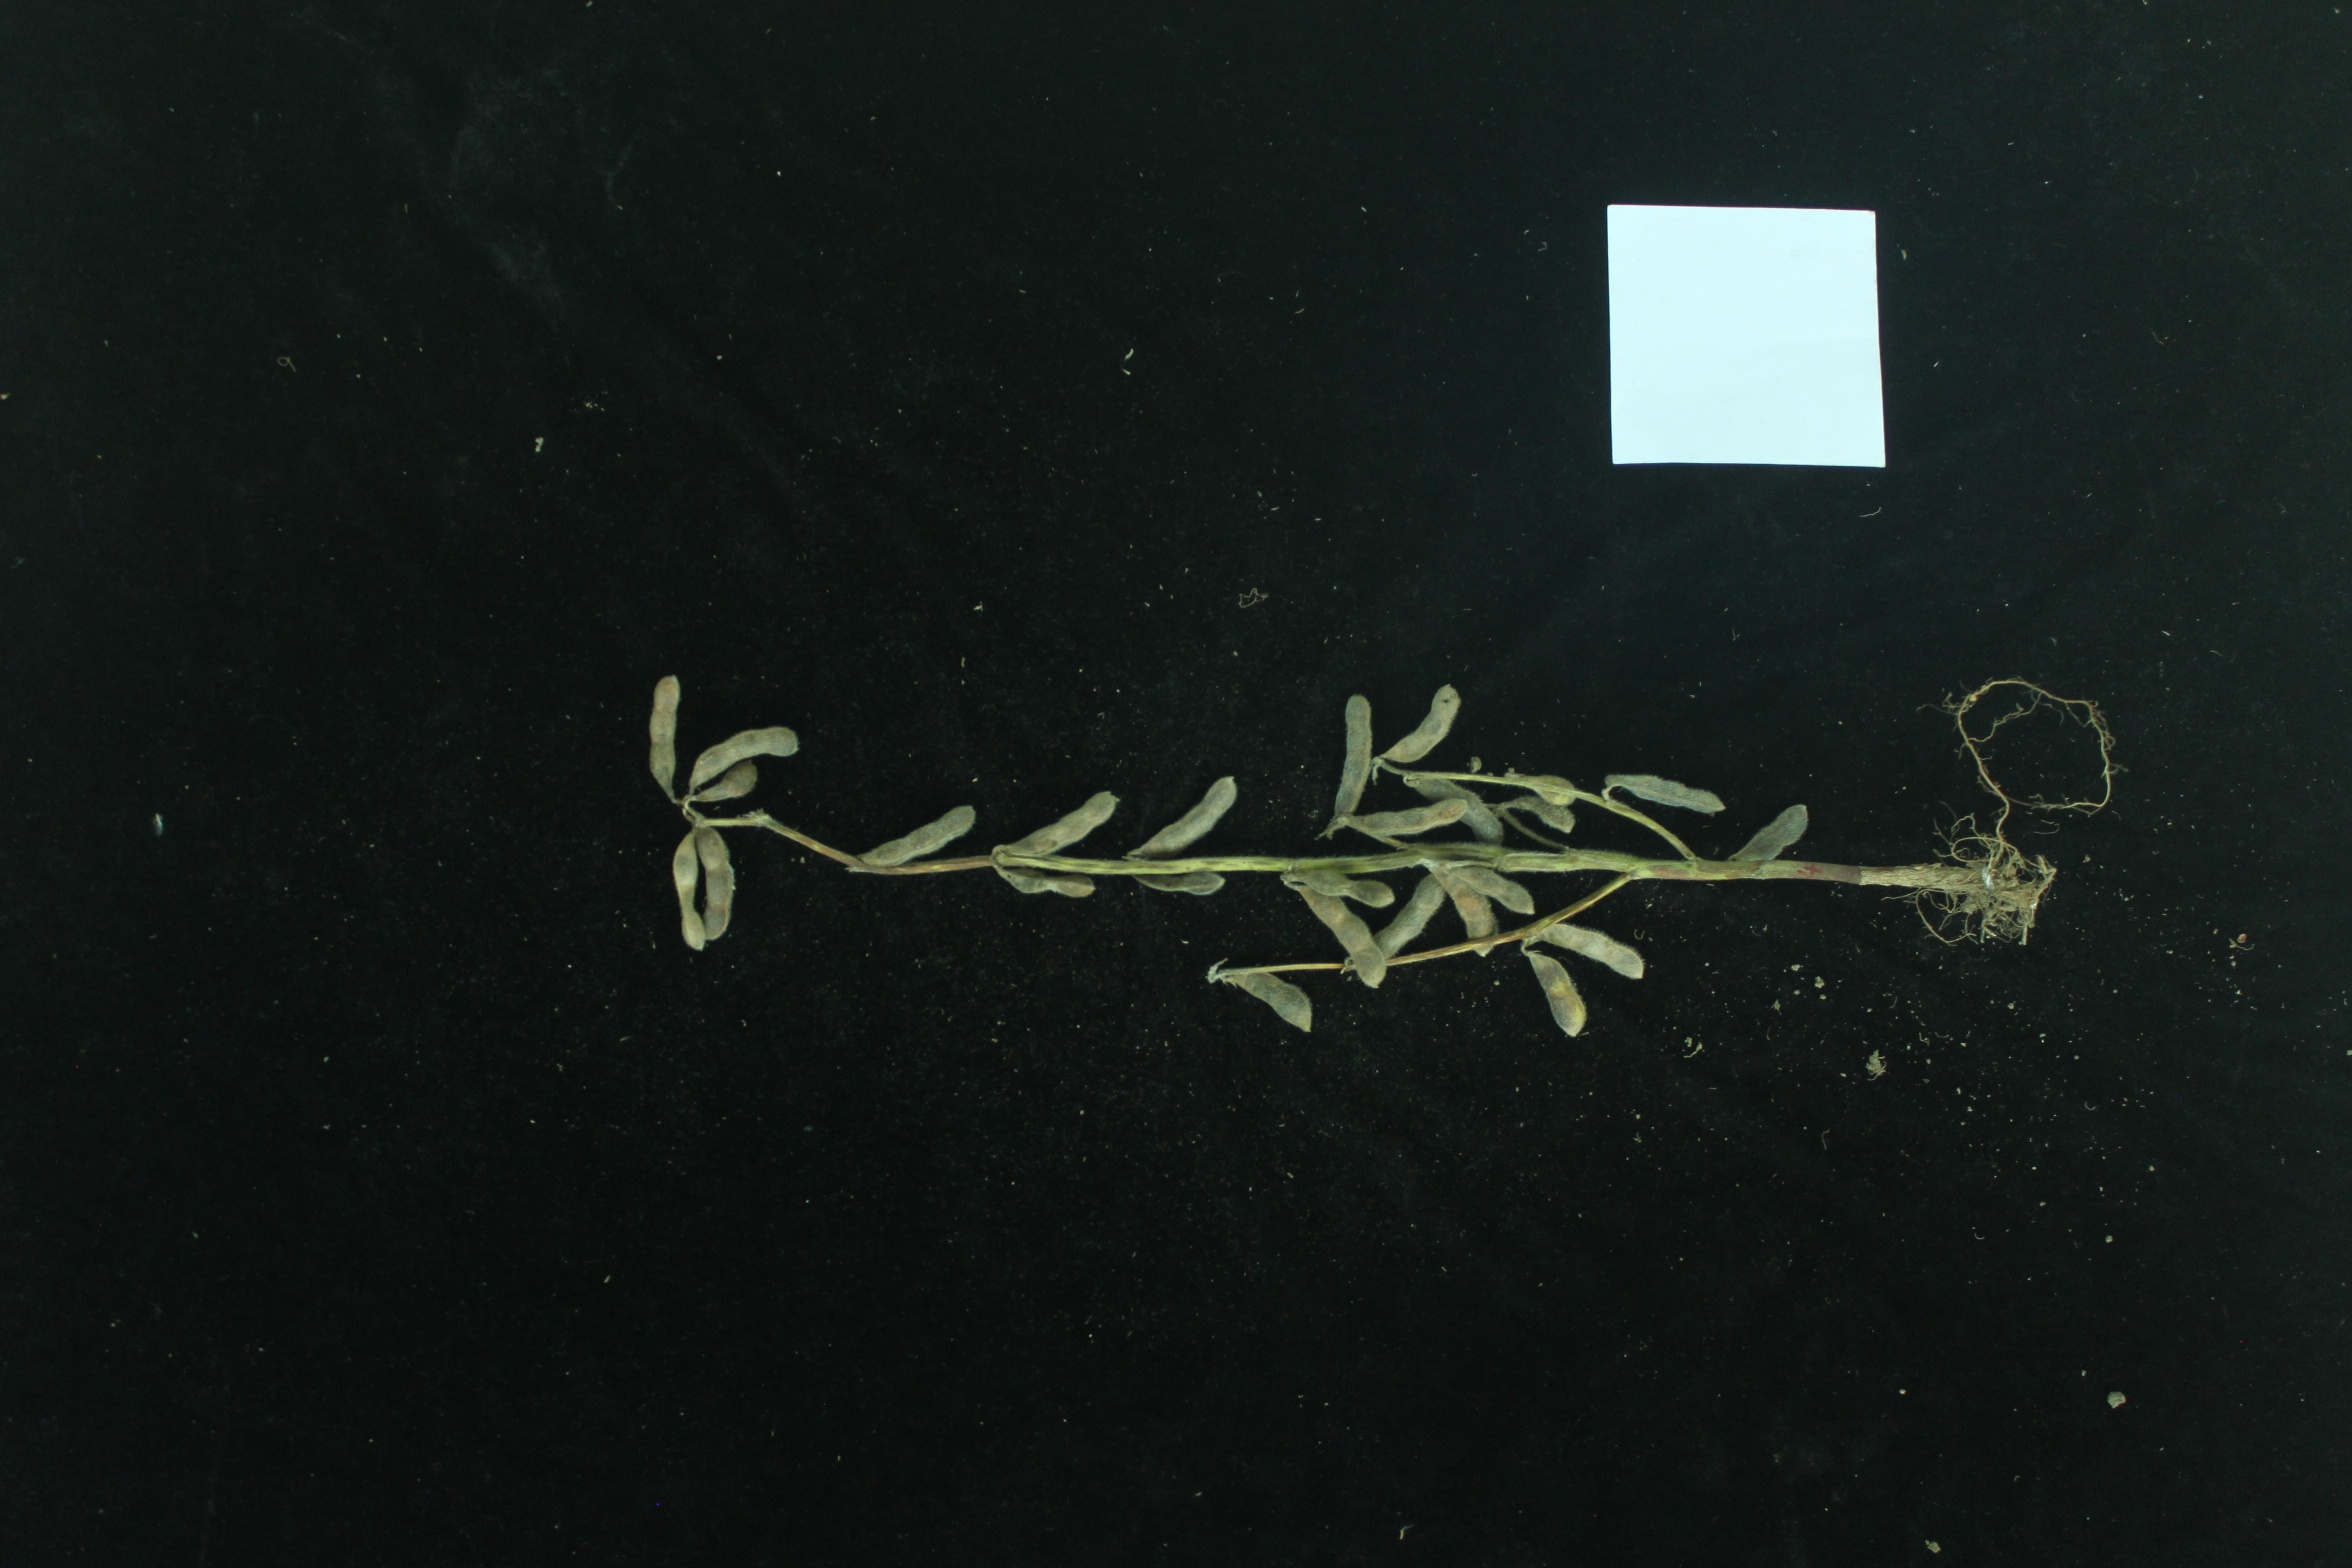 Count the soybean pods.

26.